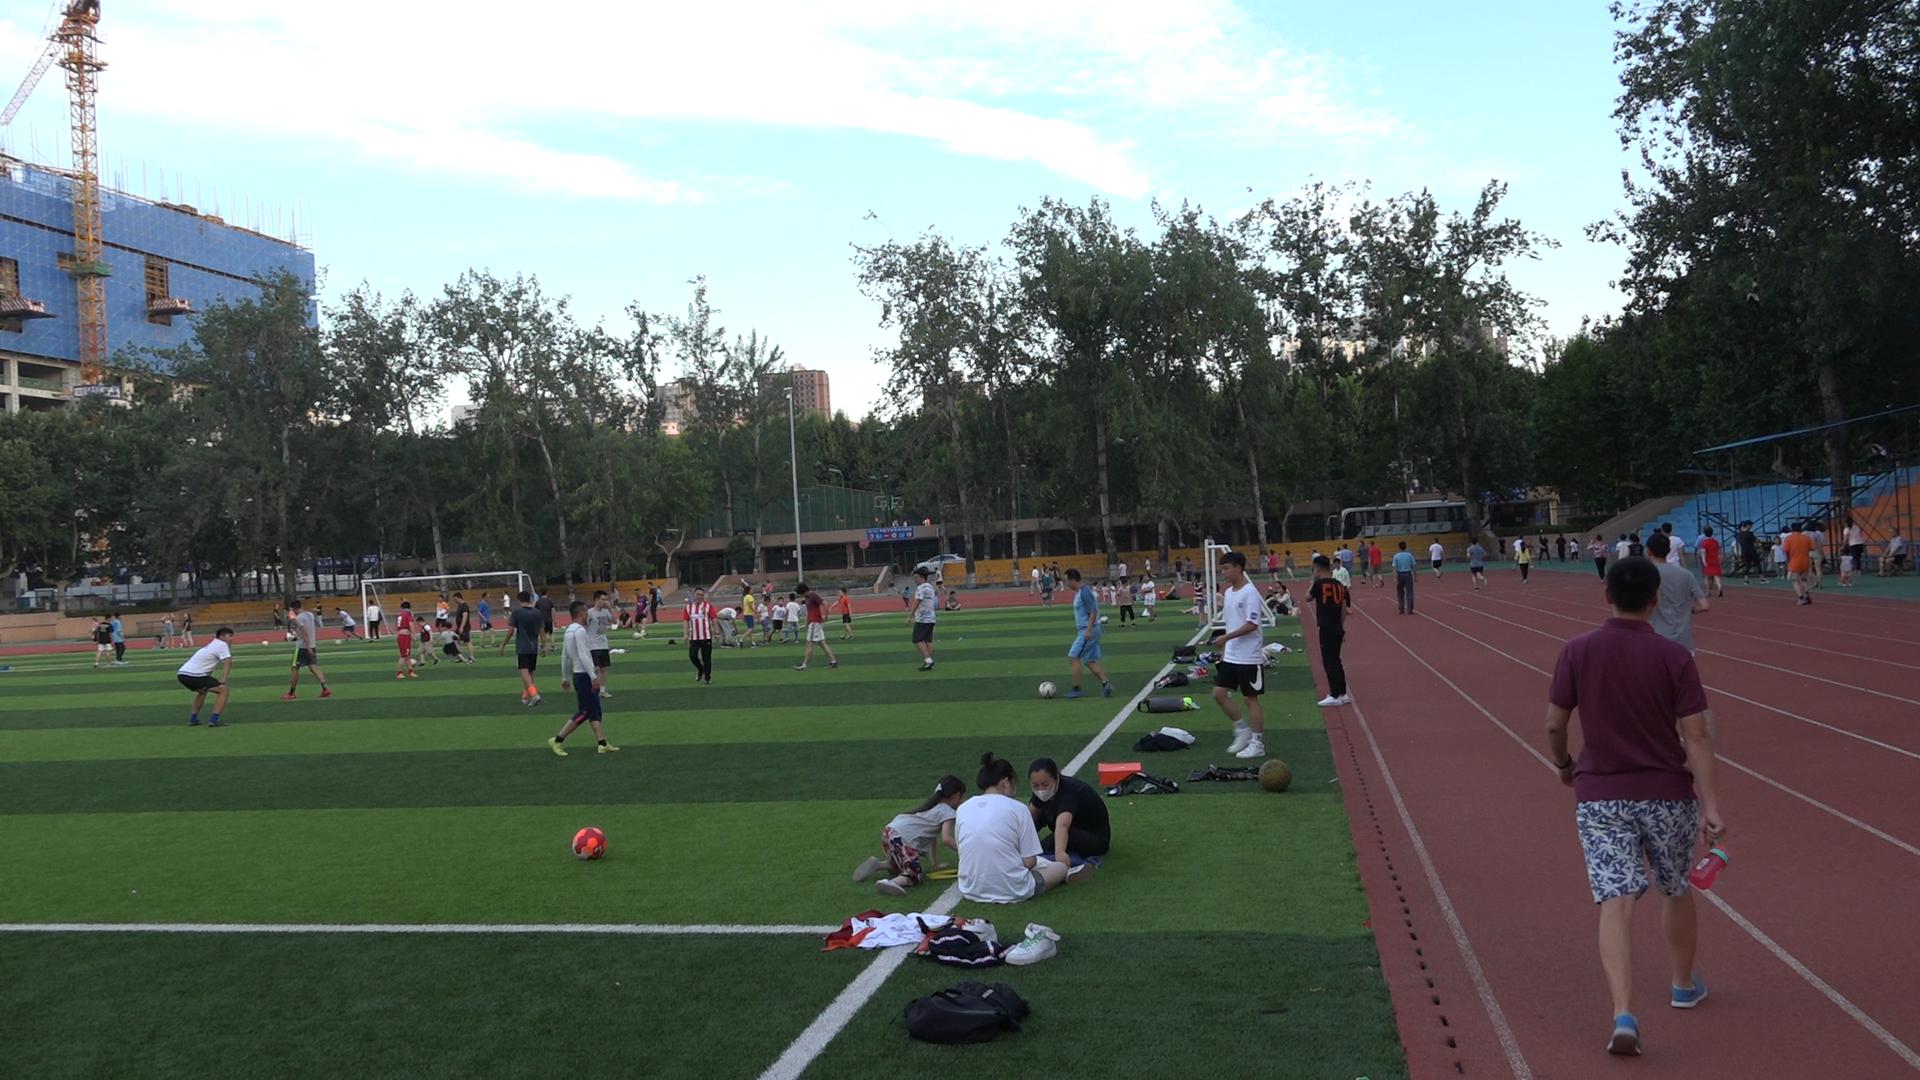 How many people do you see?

96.